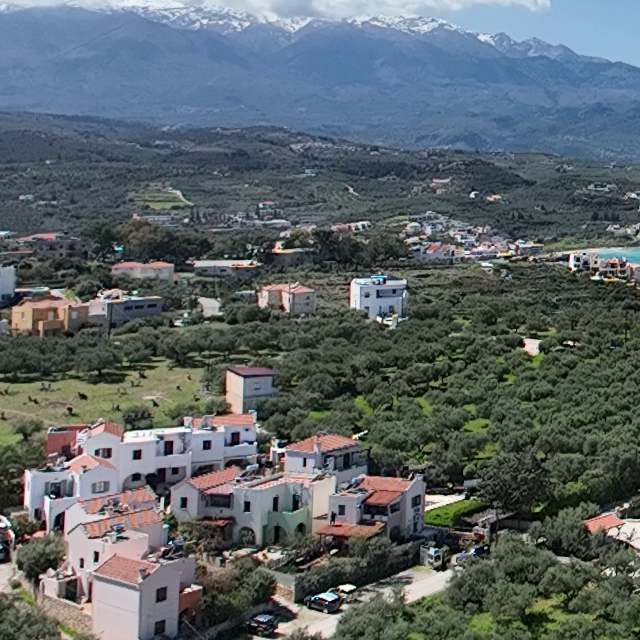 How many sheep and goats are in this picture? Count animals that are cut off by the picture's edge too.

0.